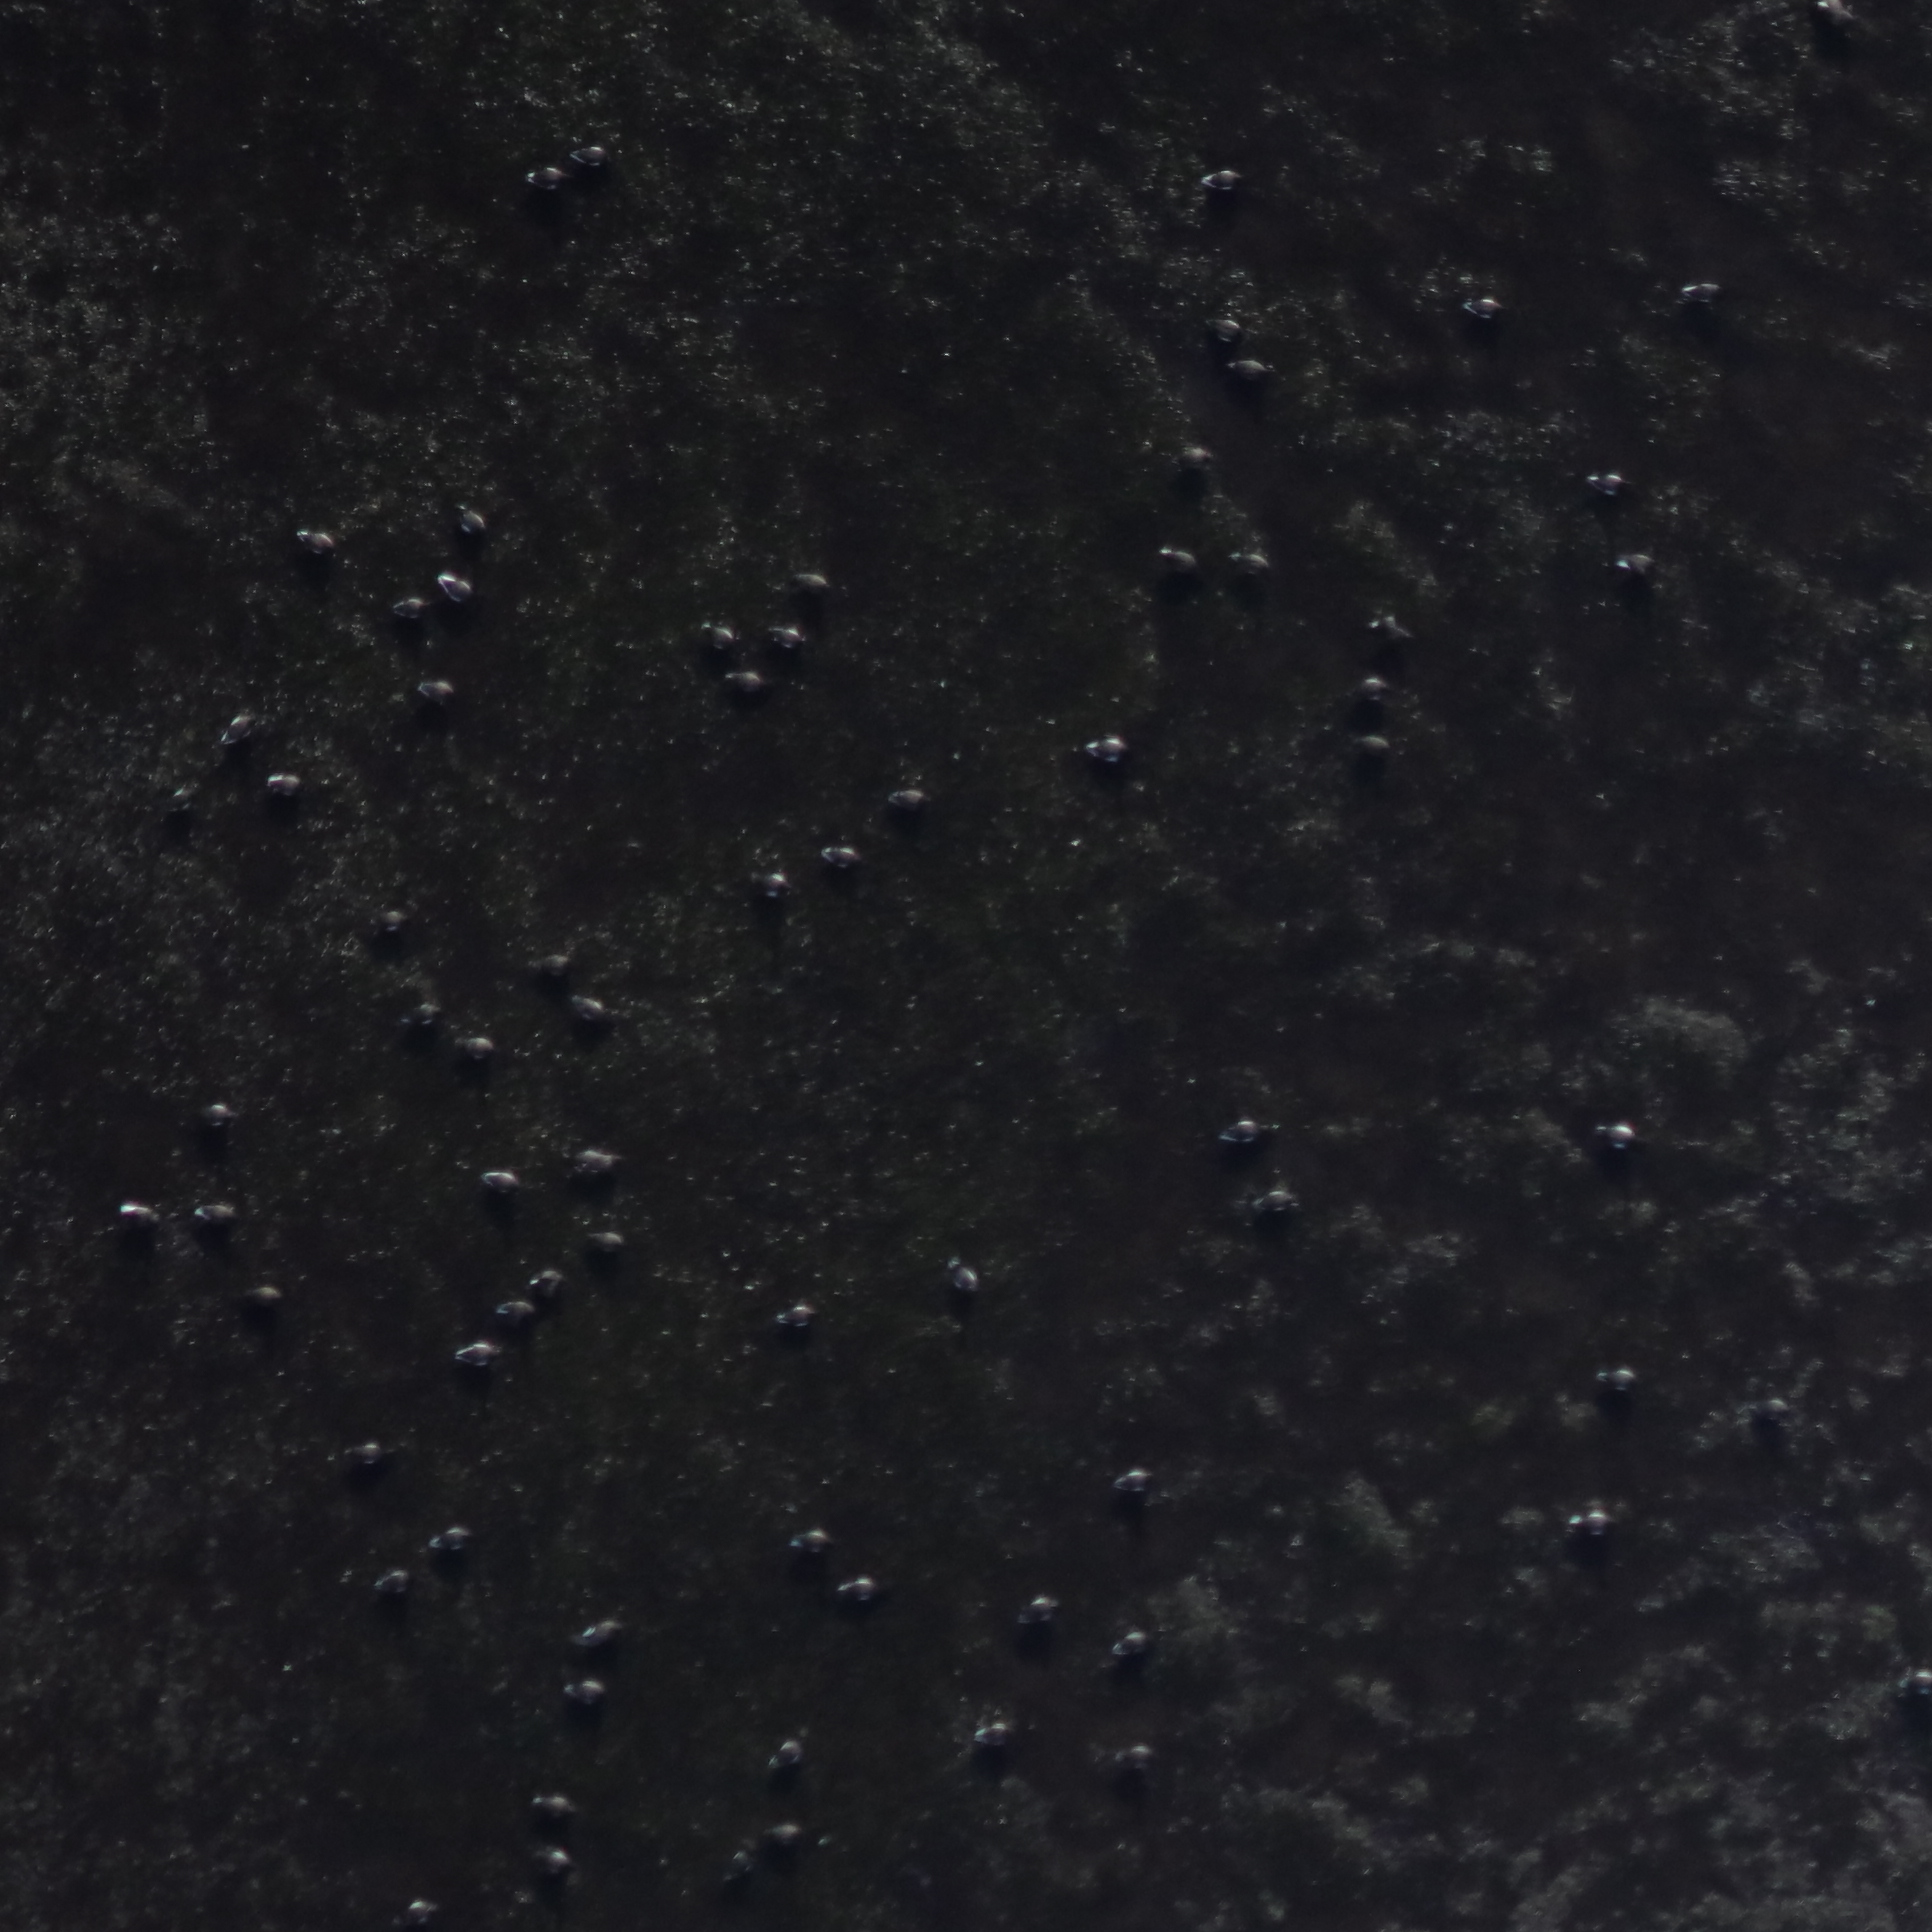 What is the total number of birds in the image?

73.